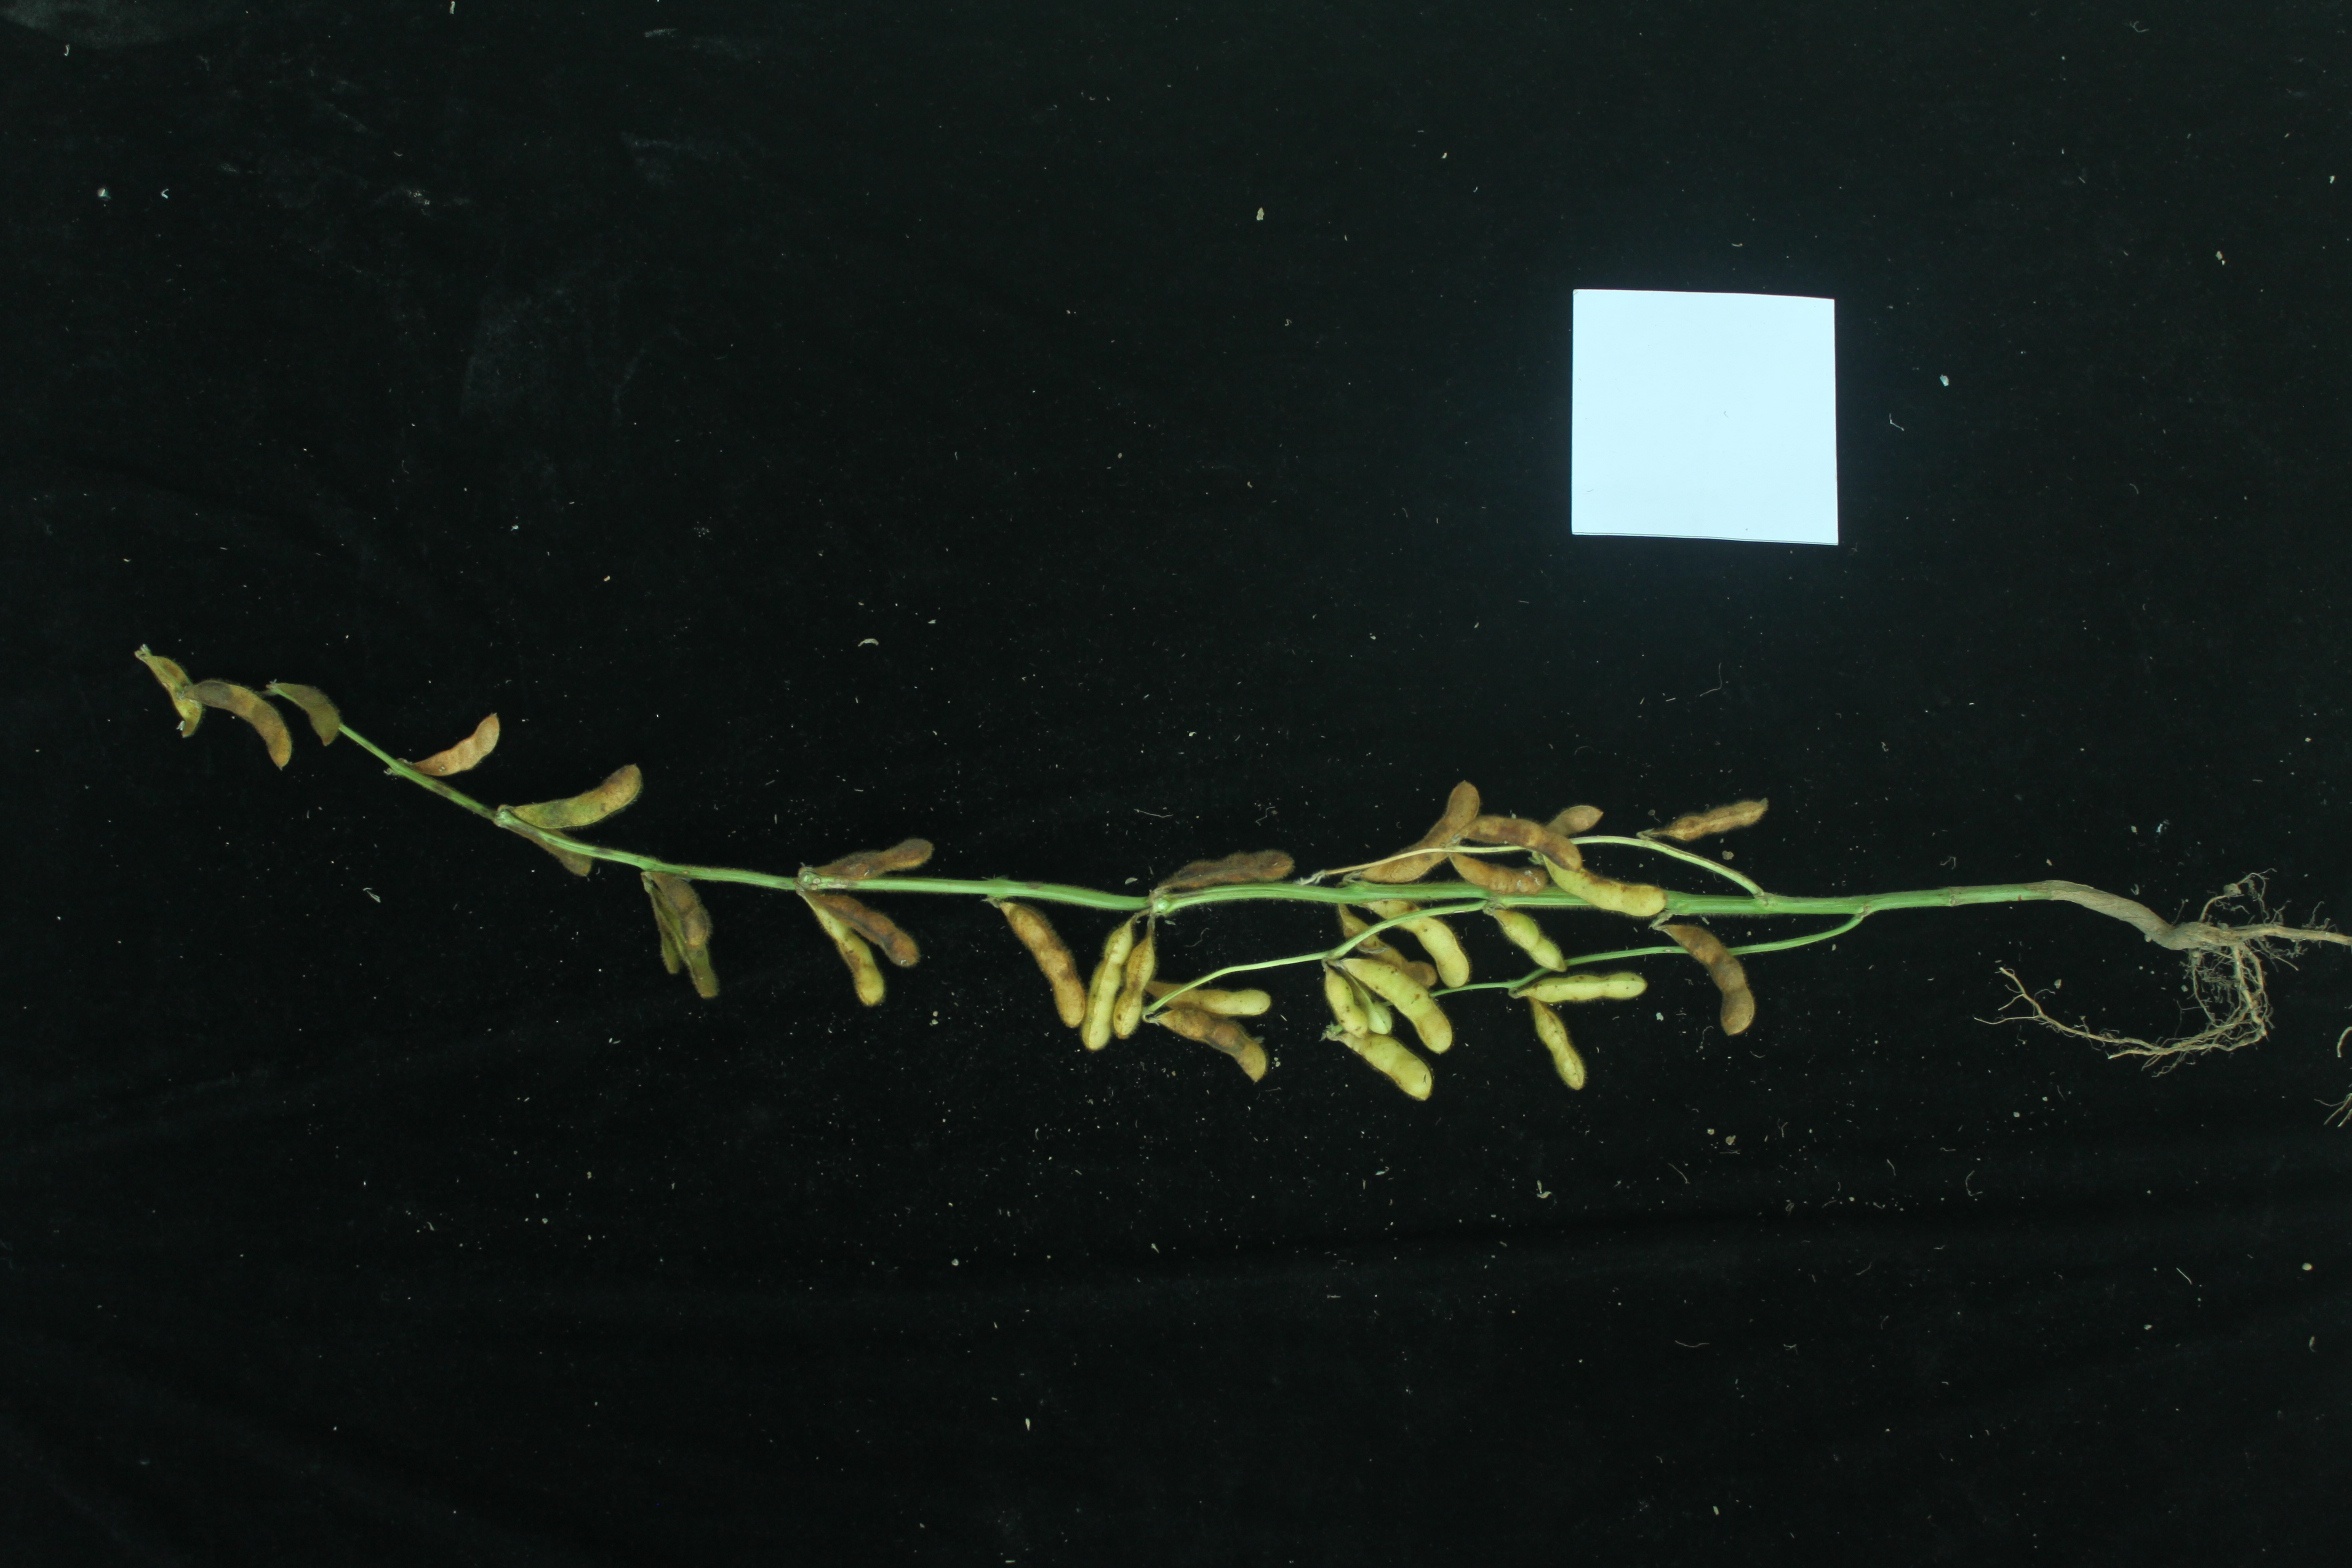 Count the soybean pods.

34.